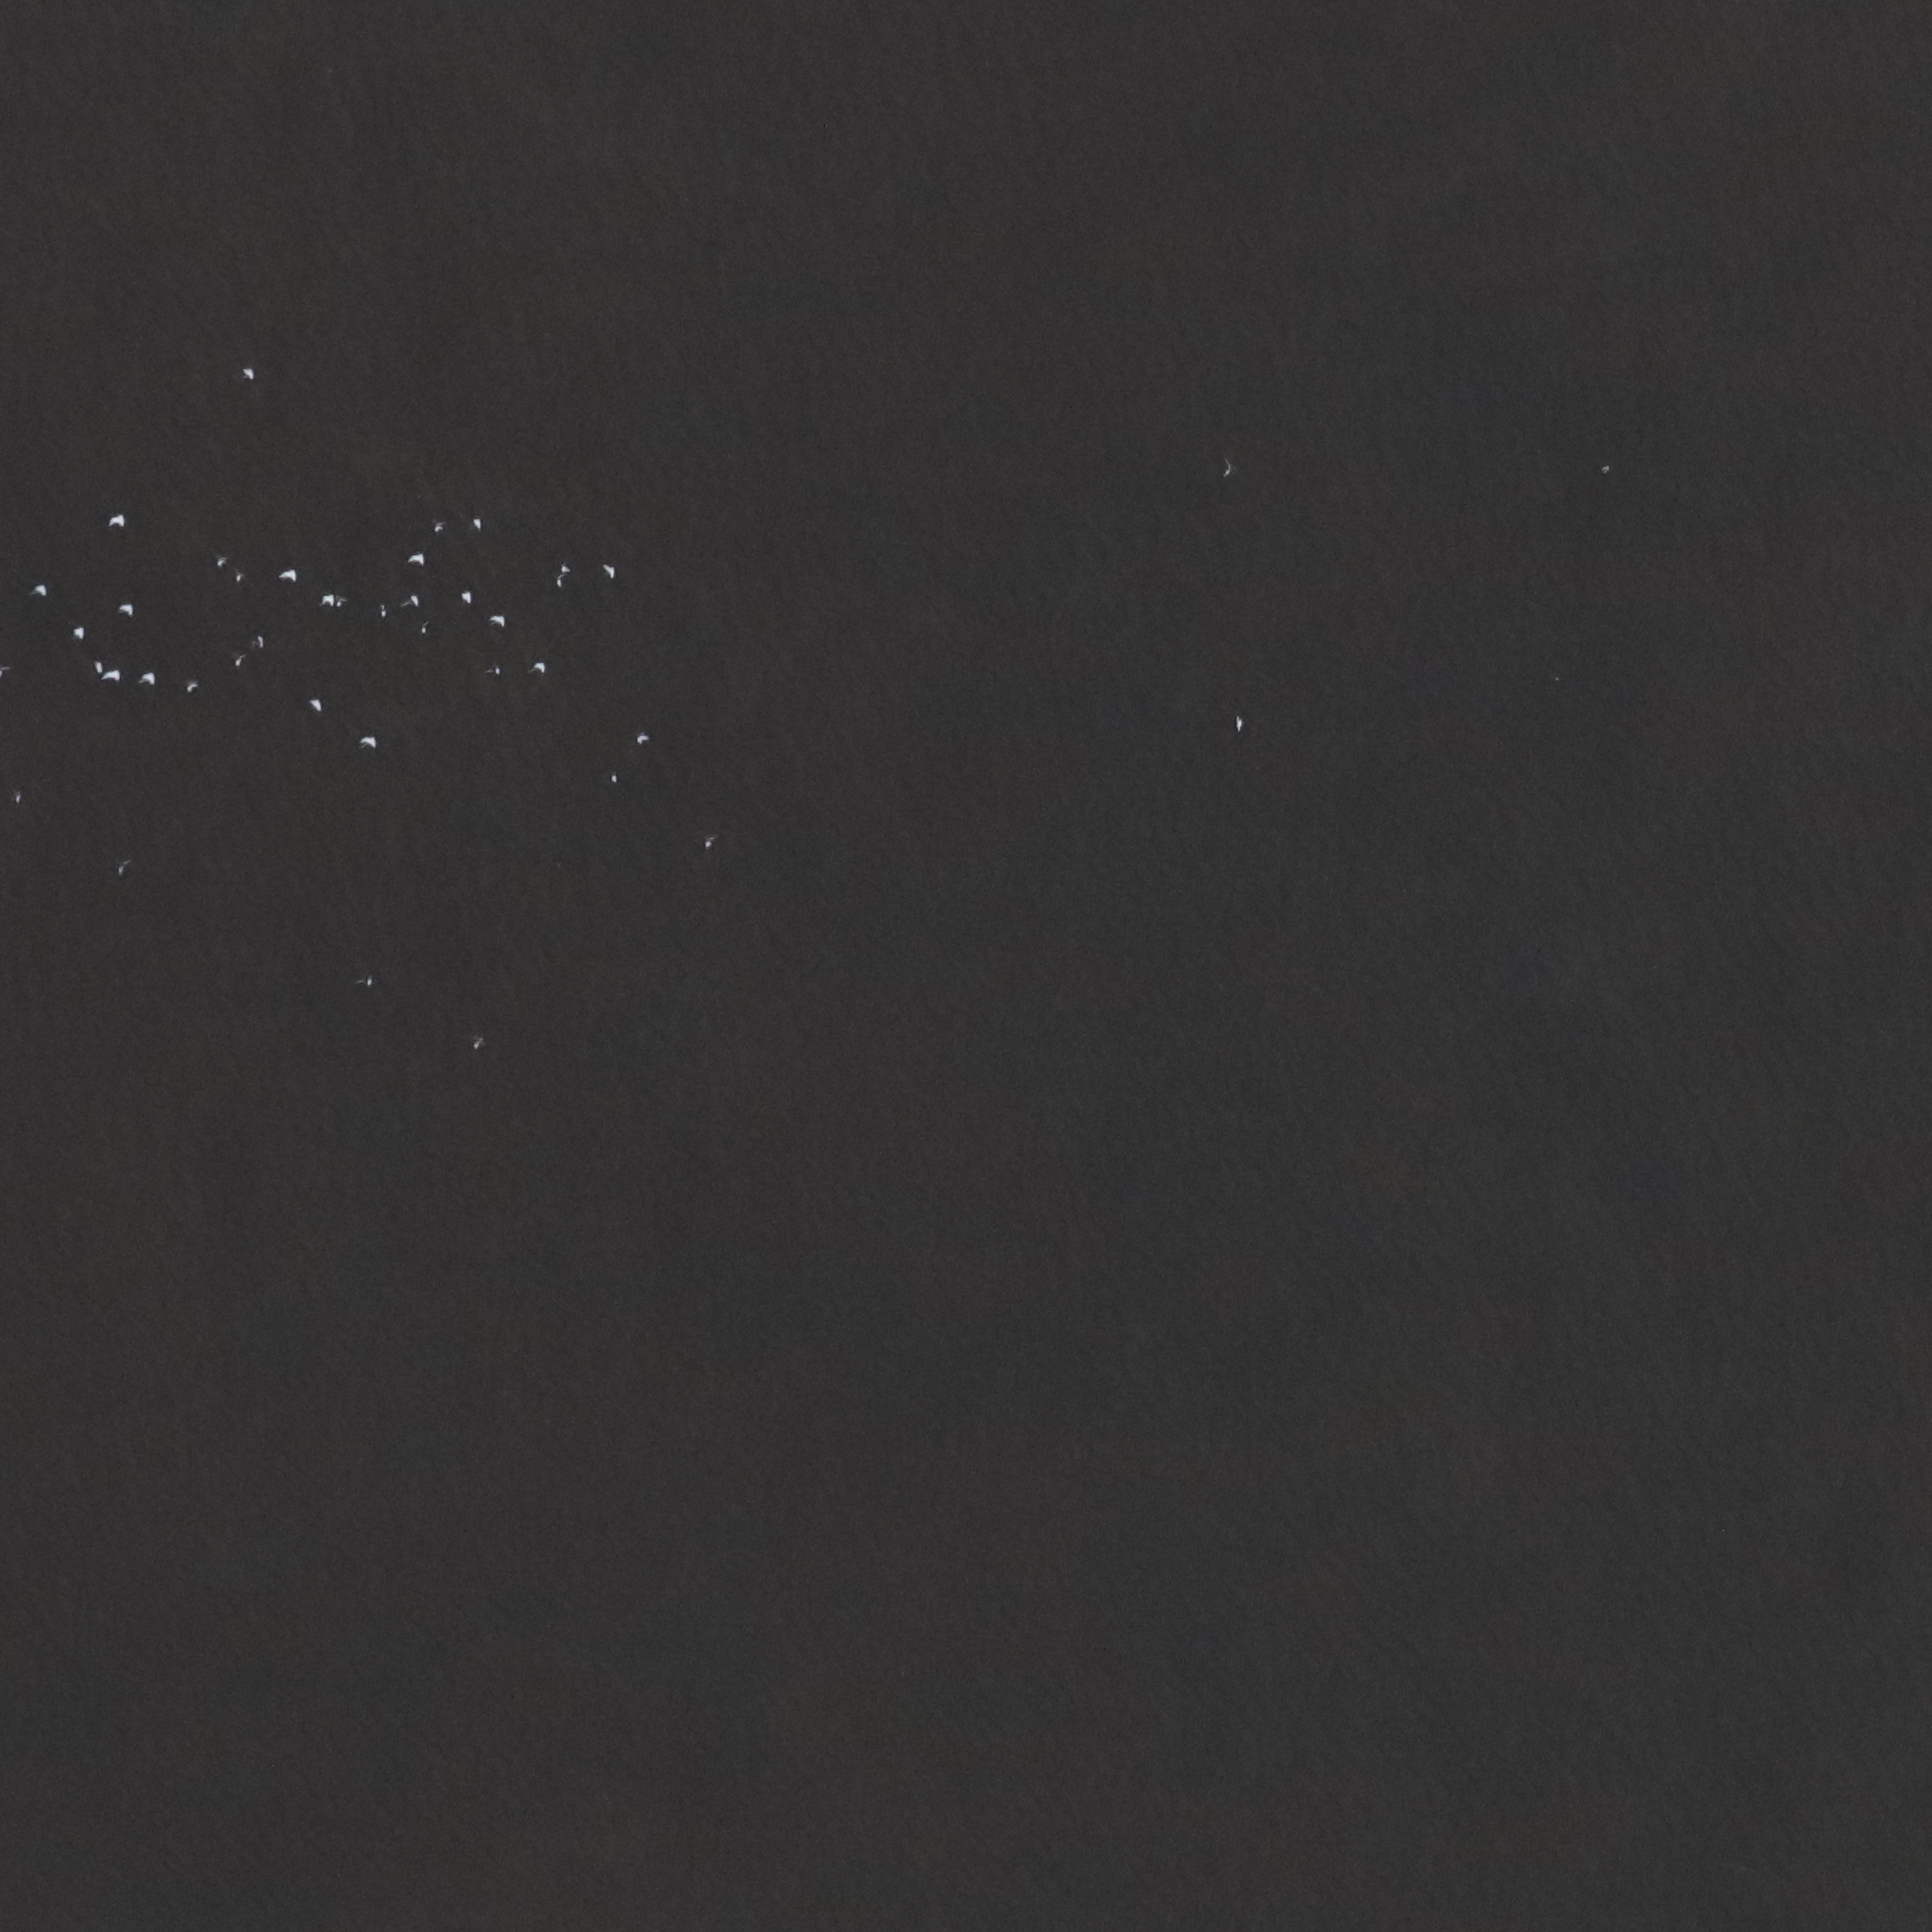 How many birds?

41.